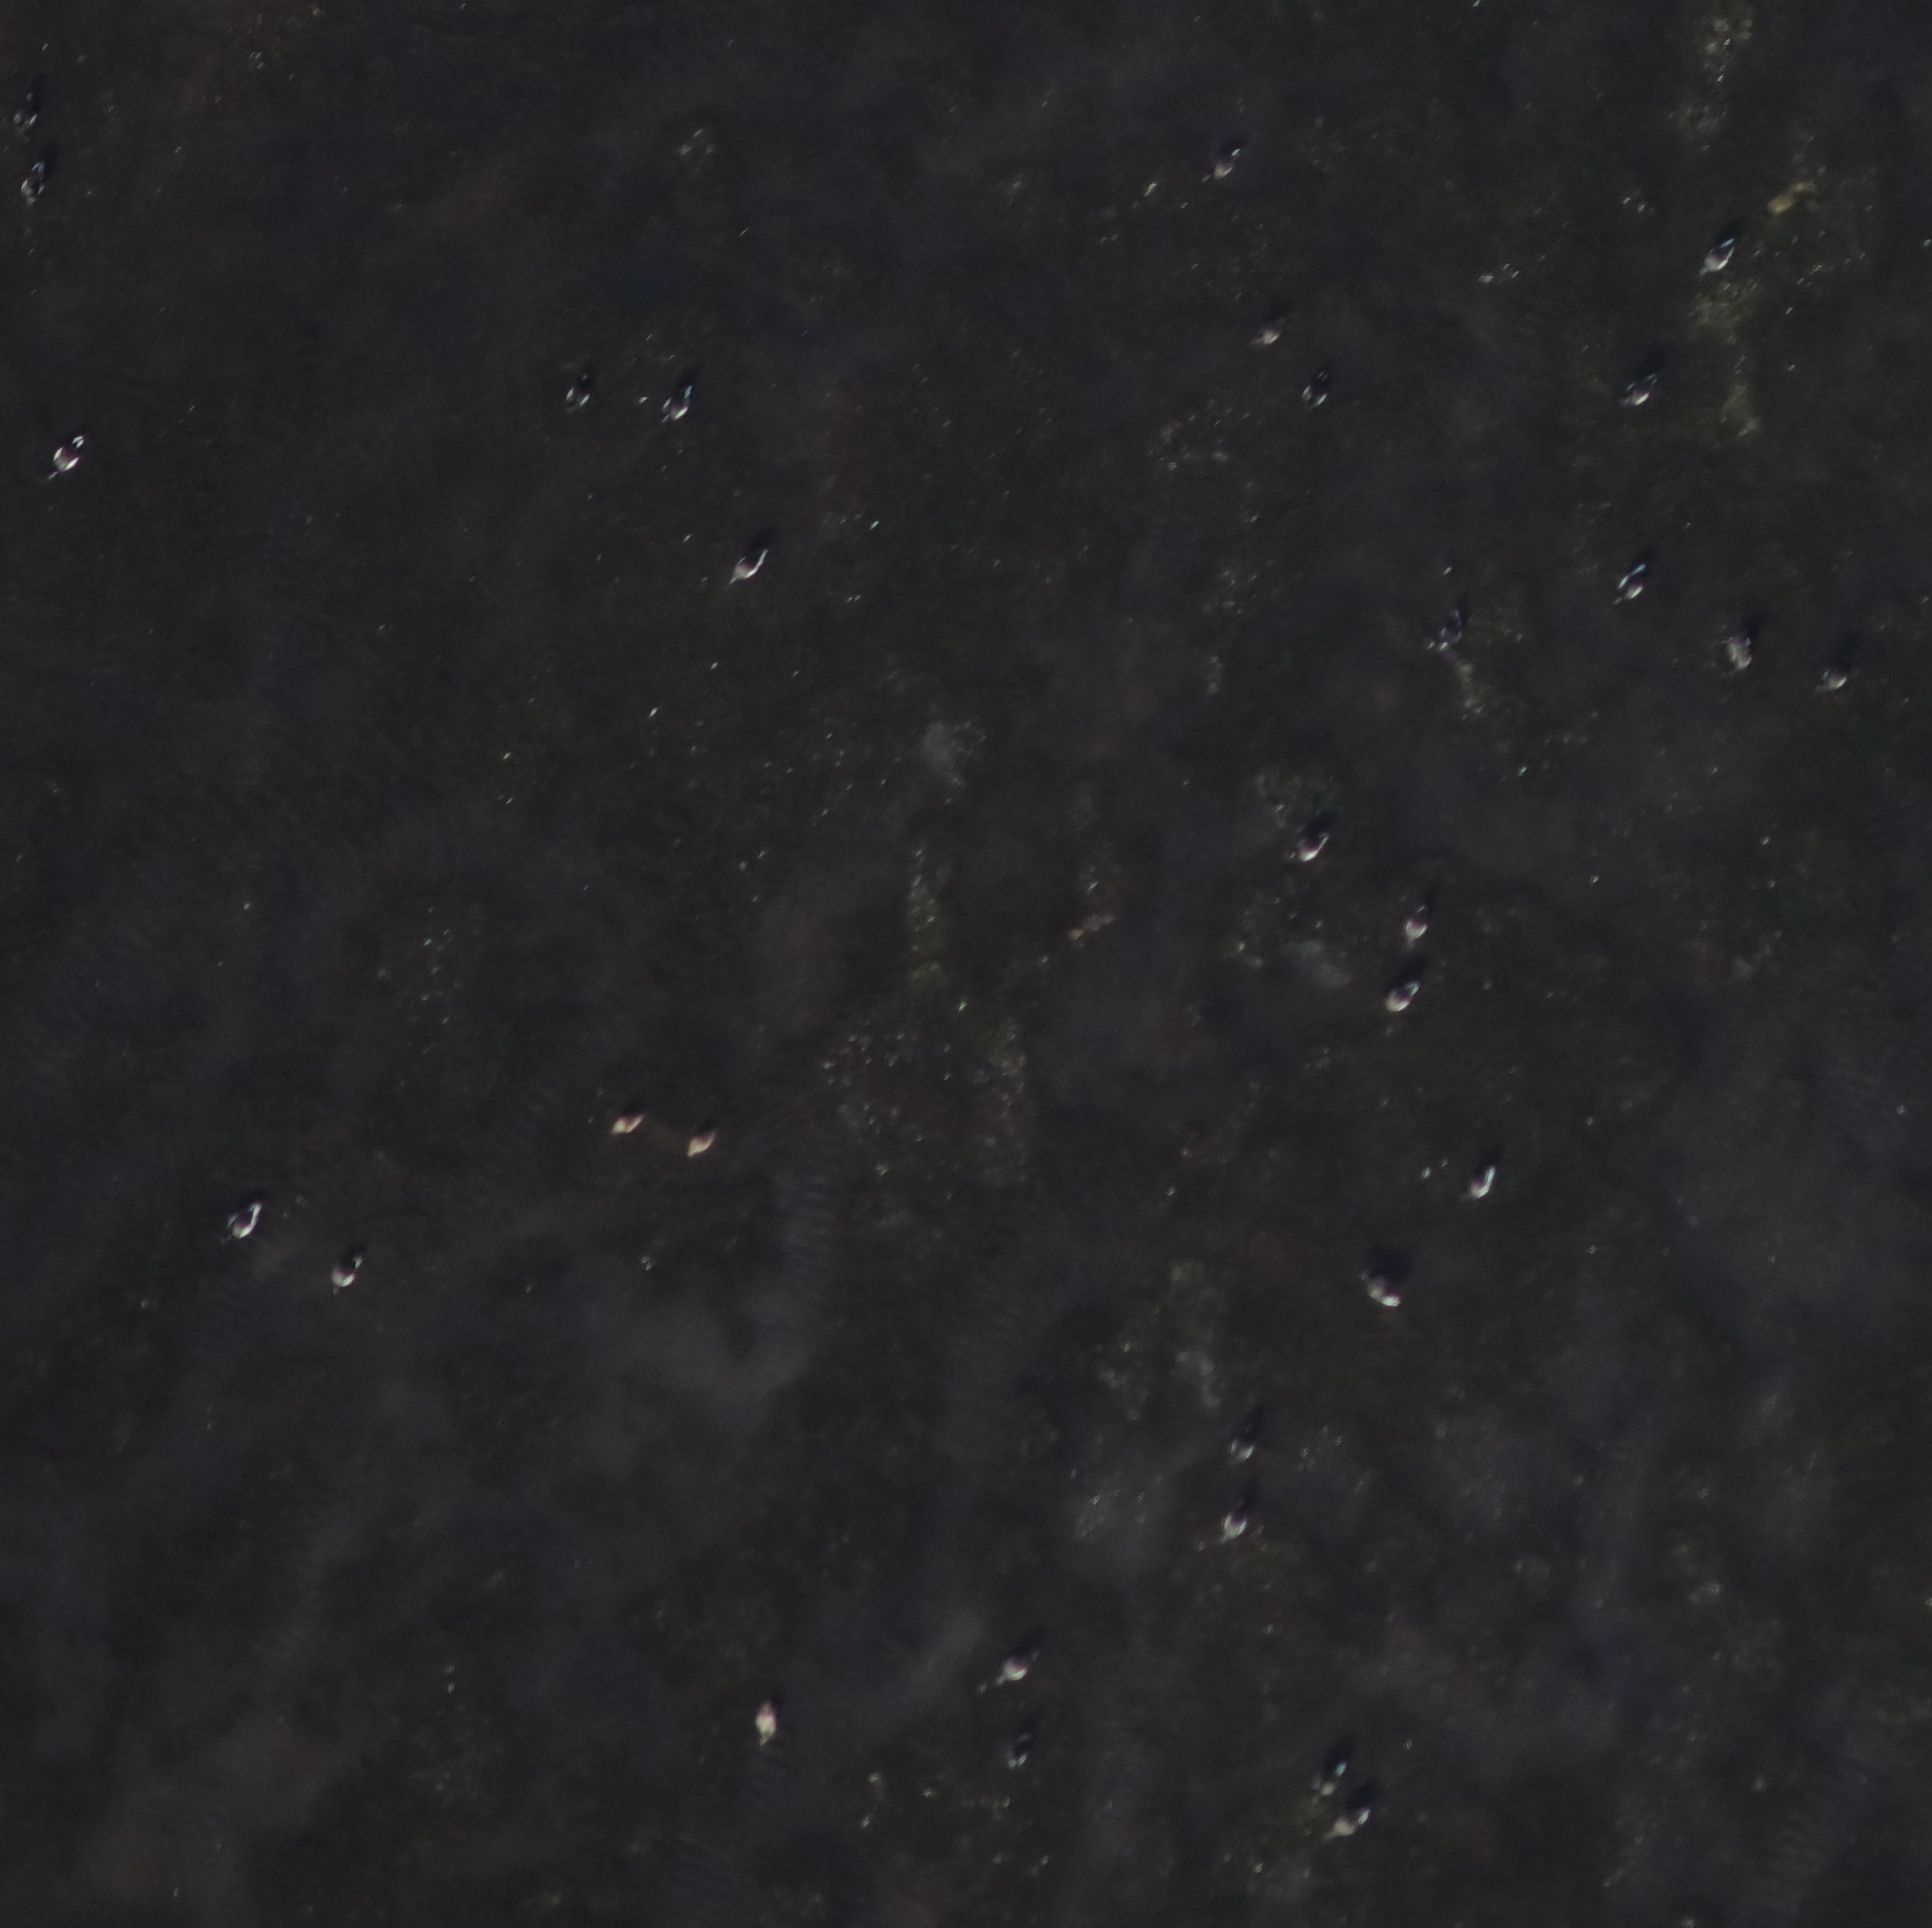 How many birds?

31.